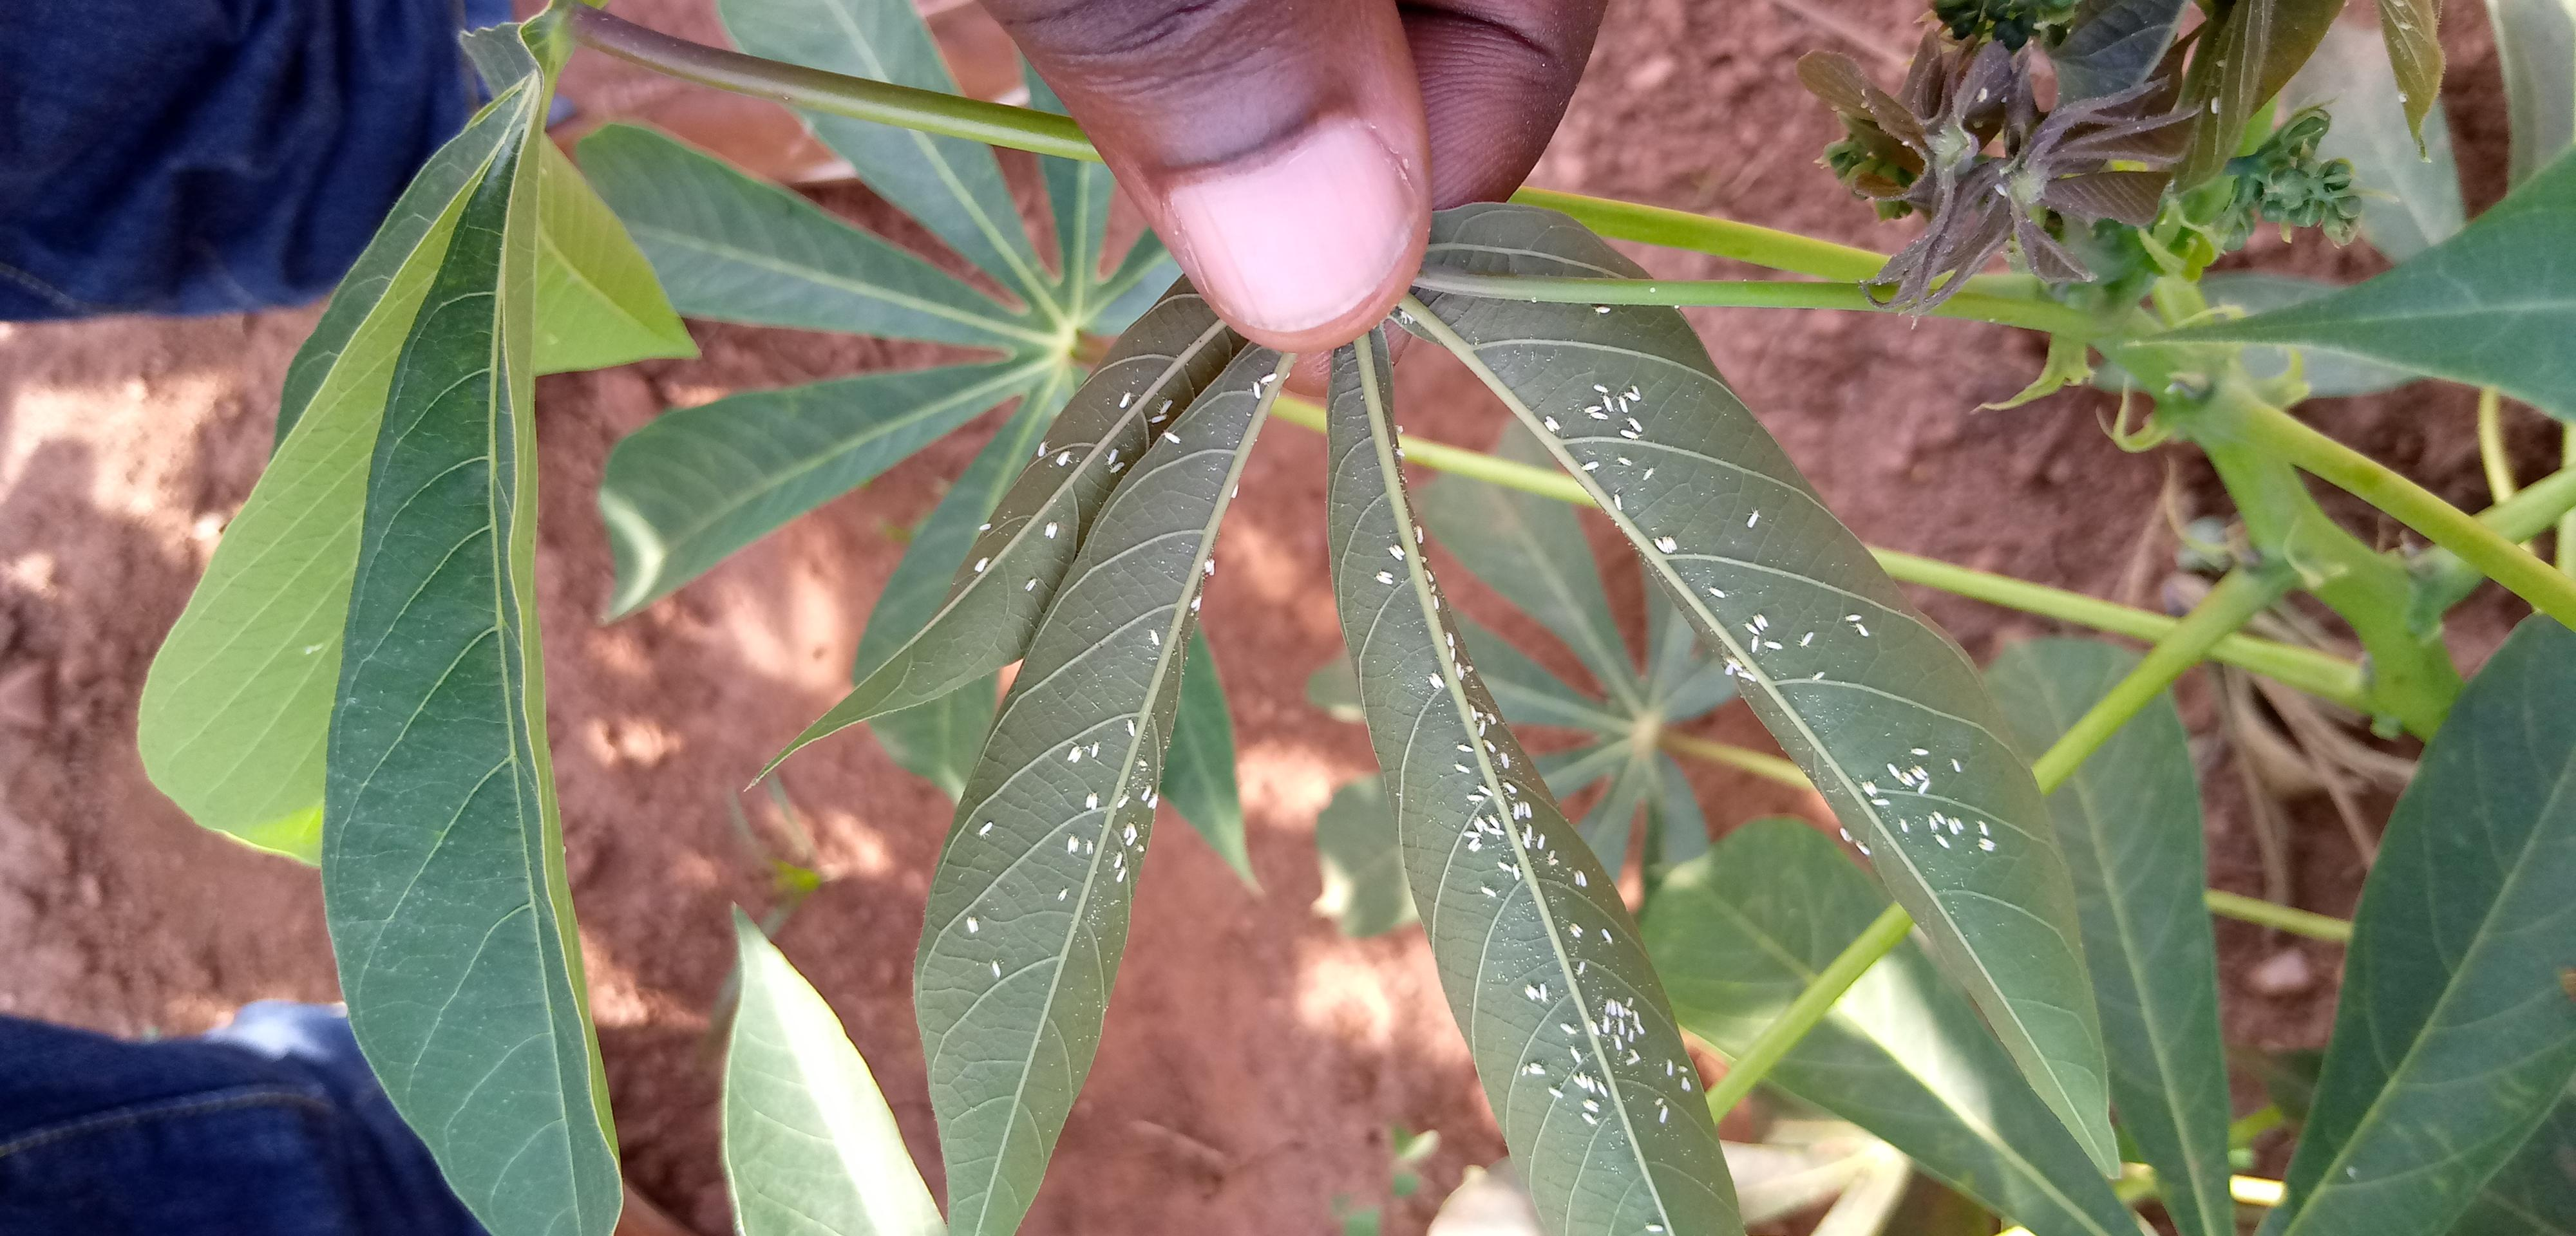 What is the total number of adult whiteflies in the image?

184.